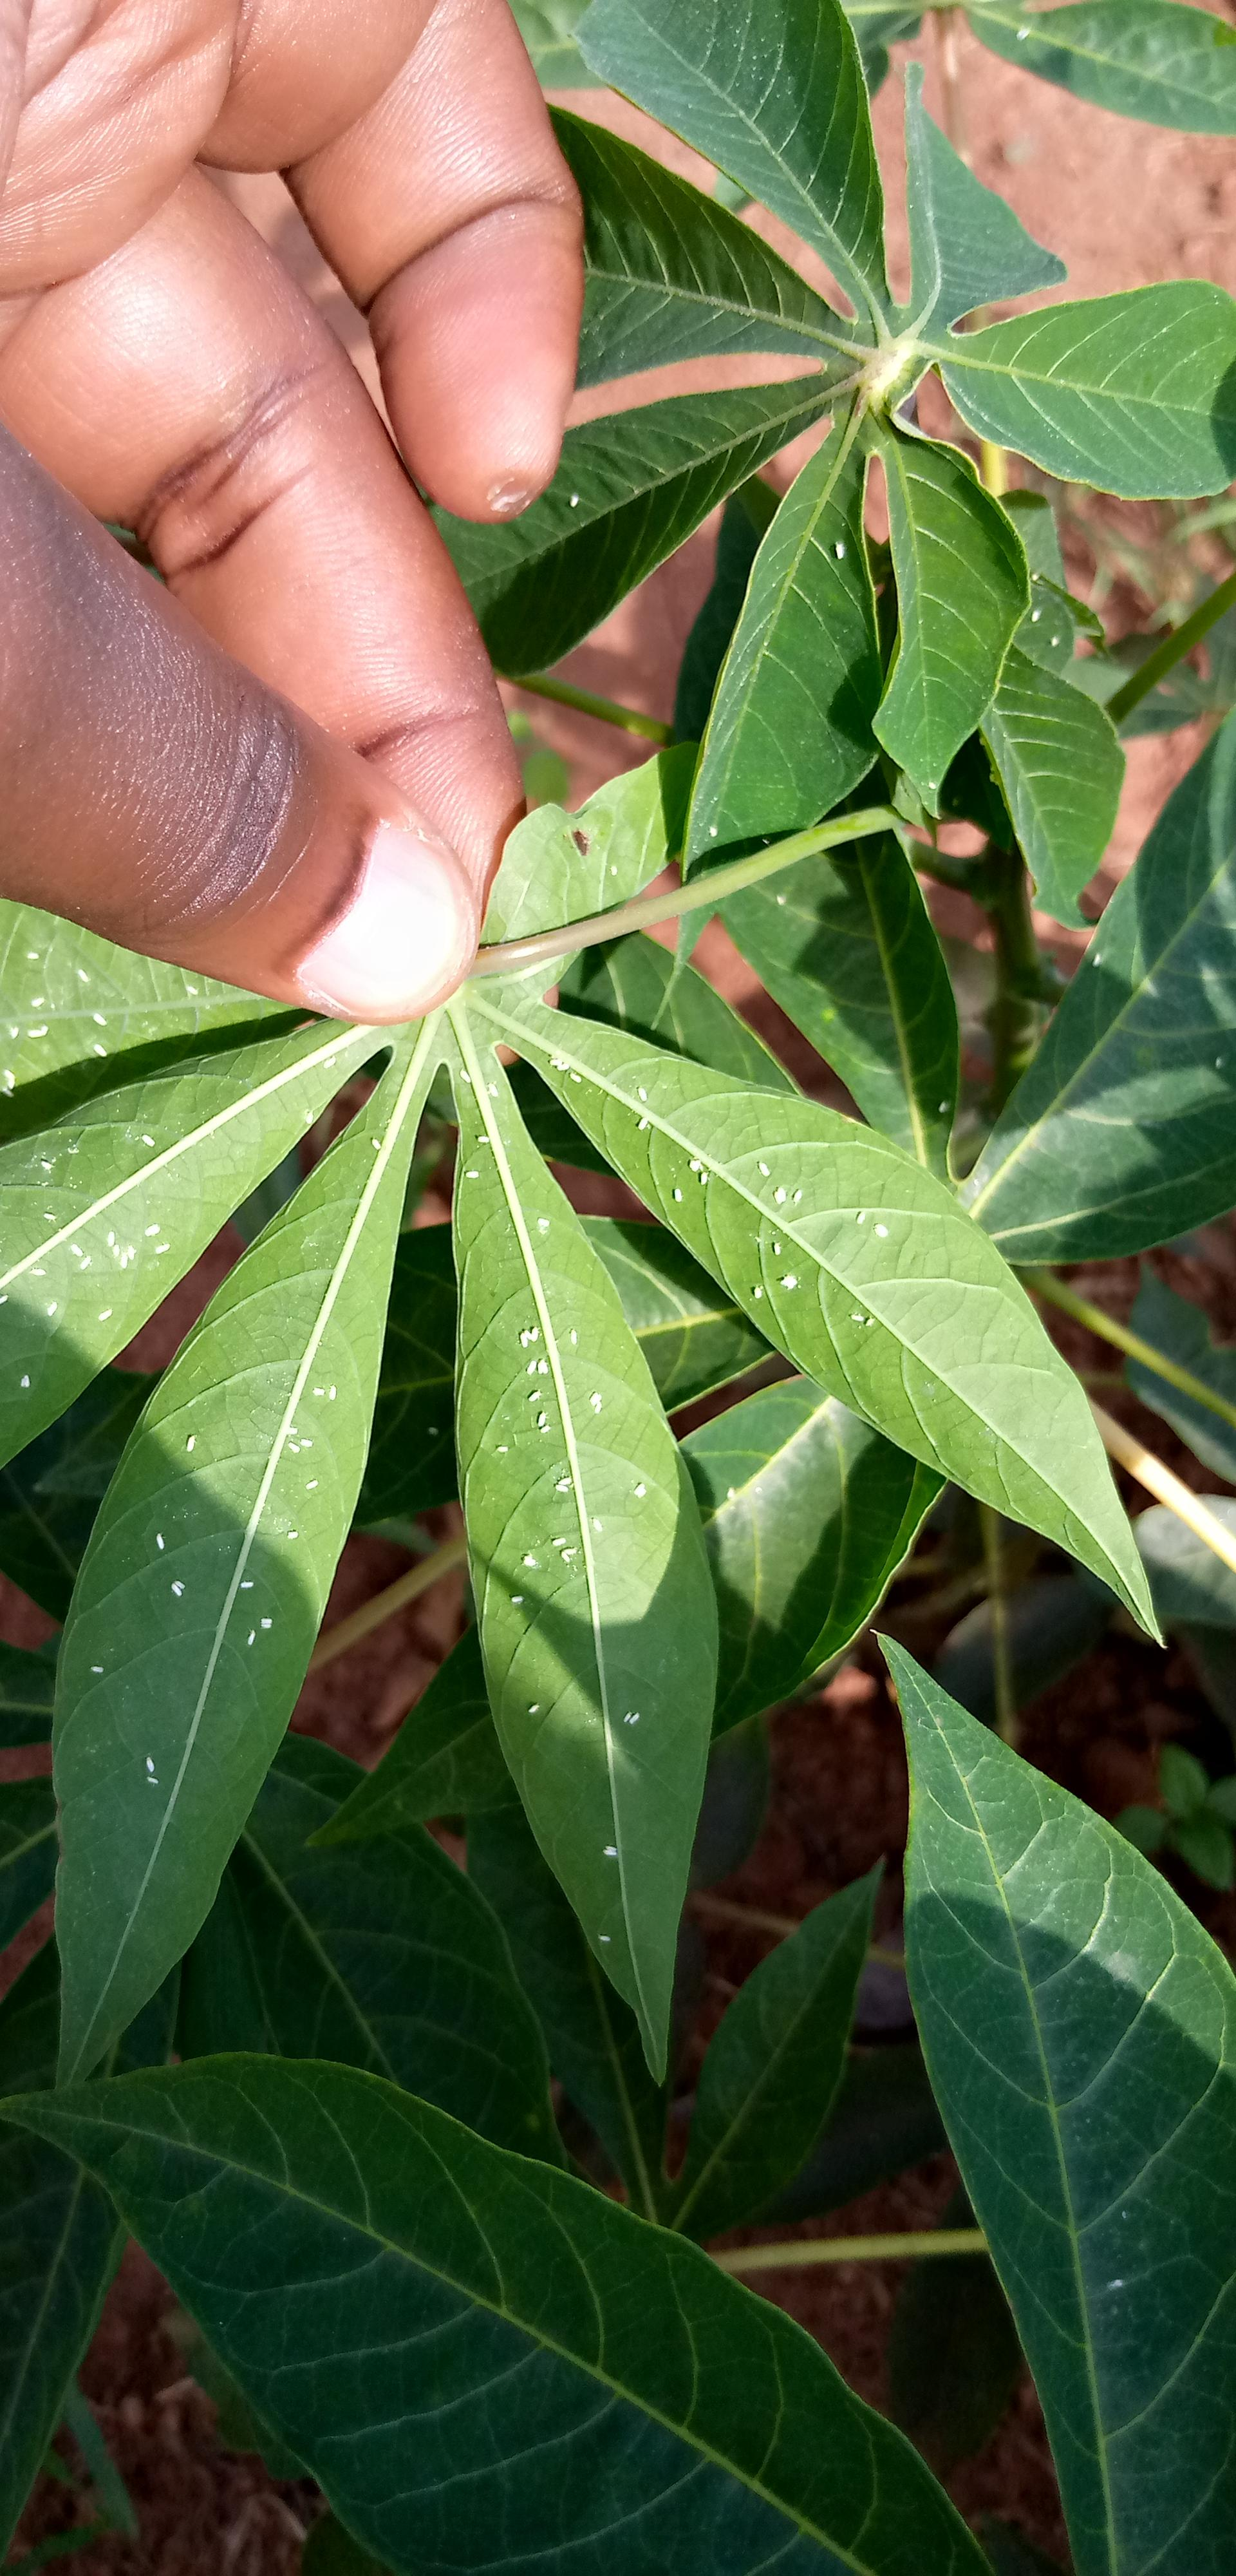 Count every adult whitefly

118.